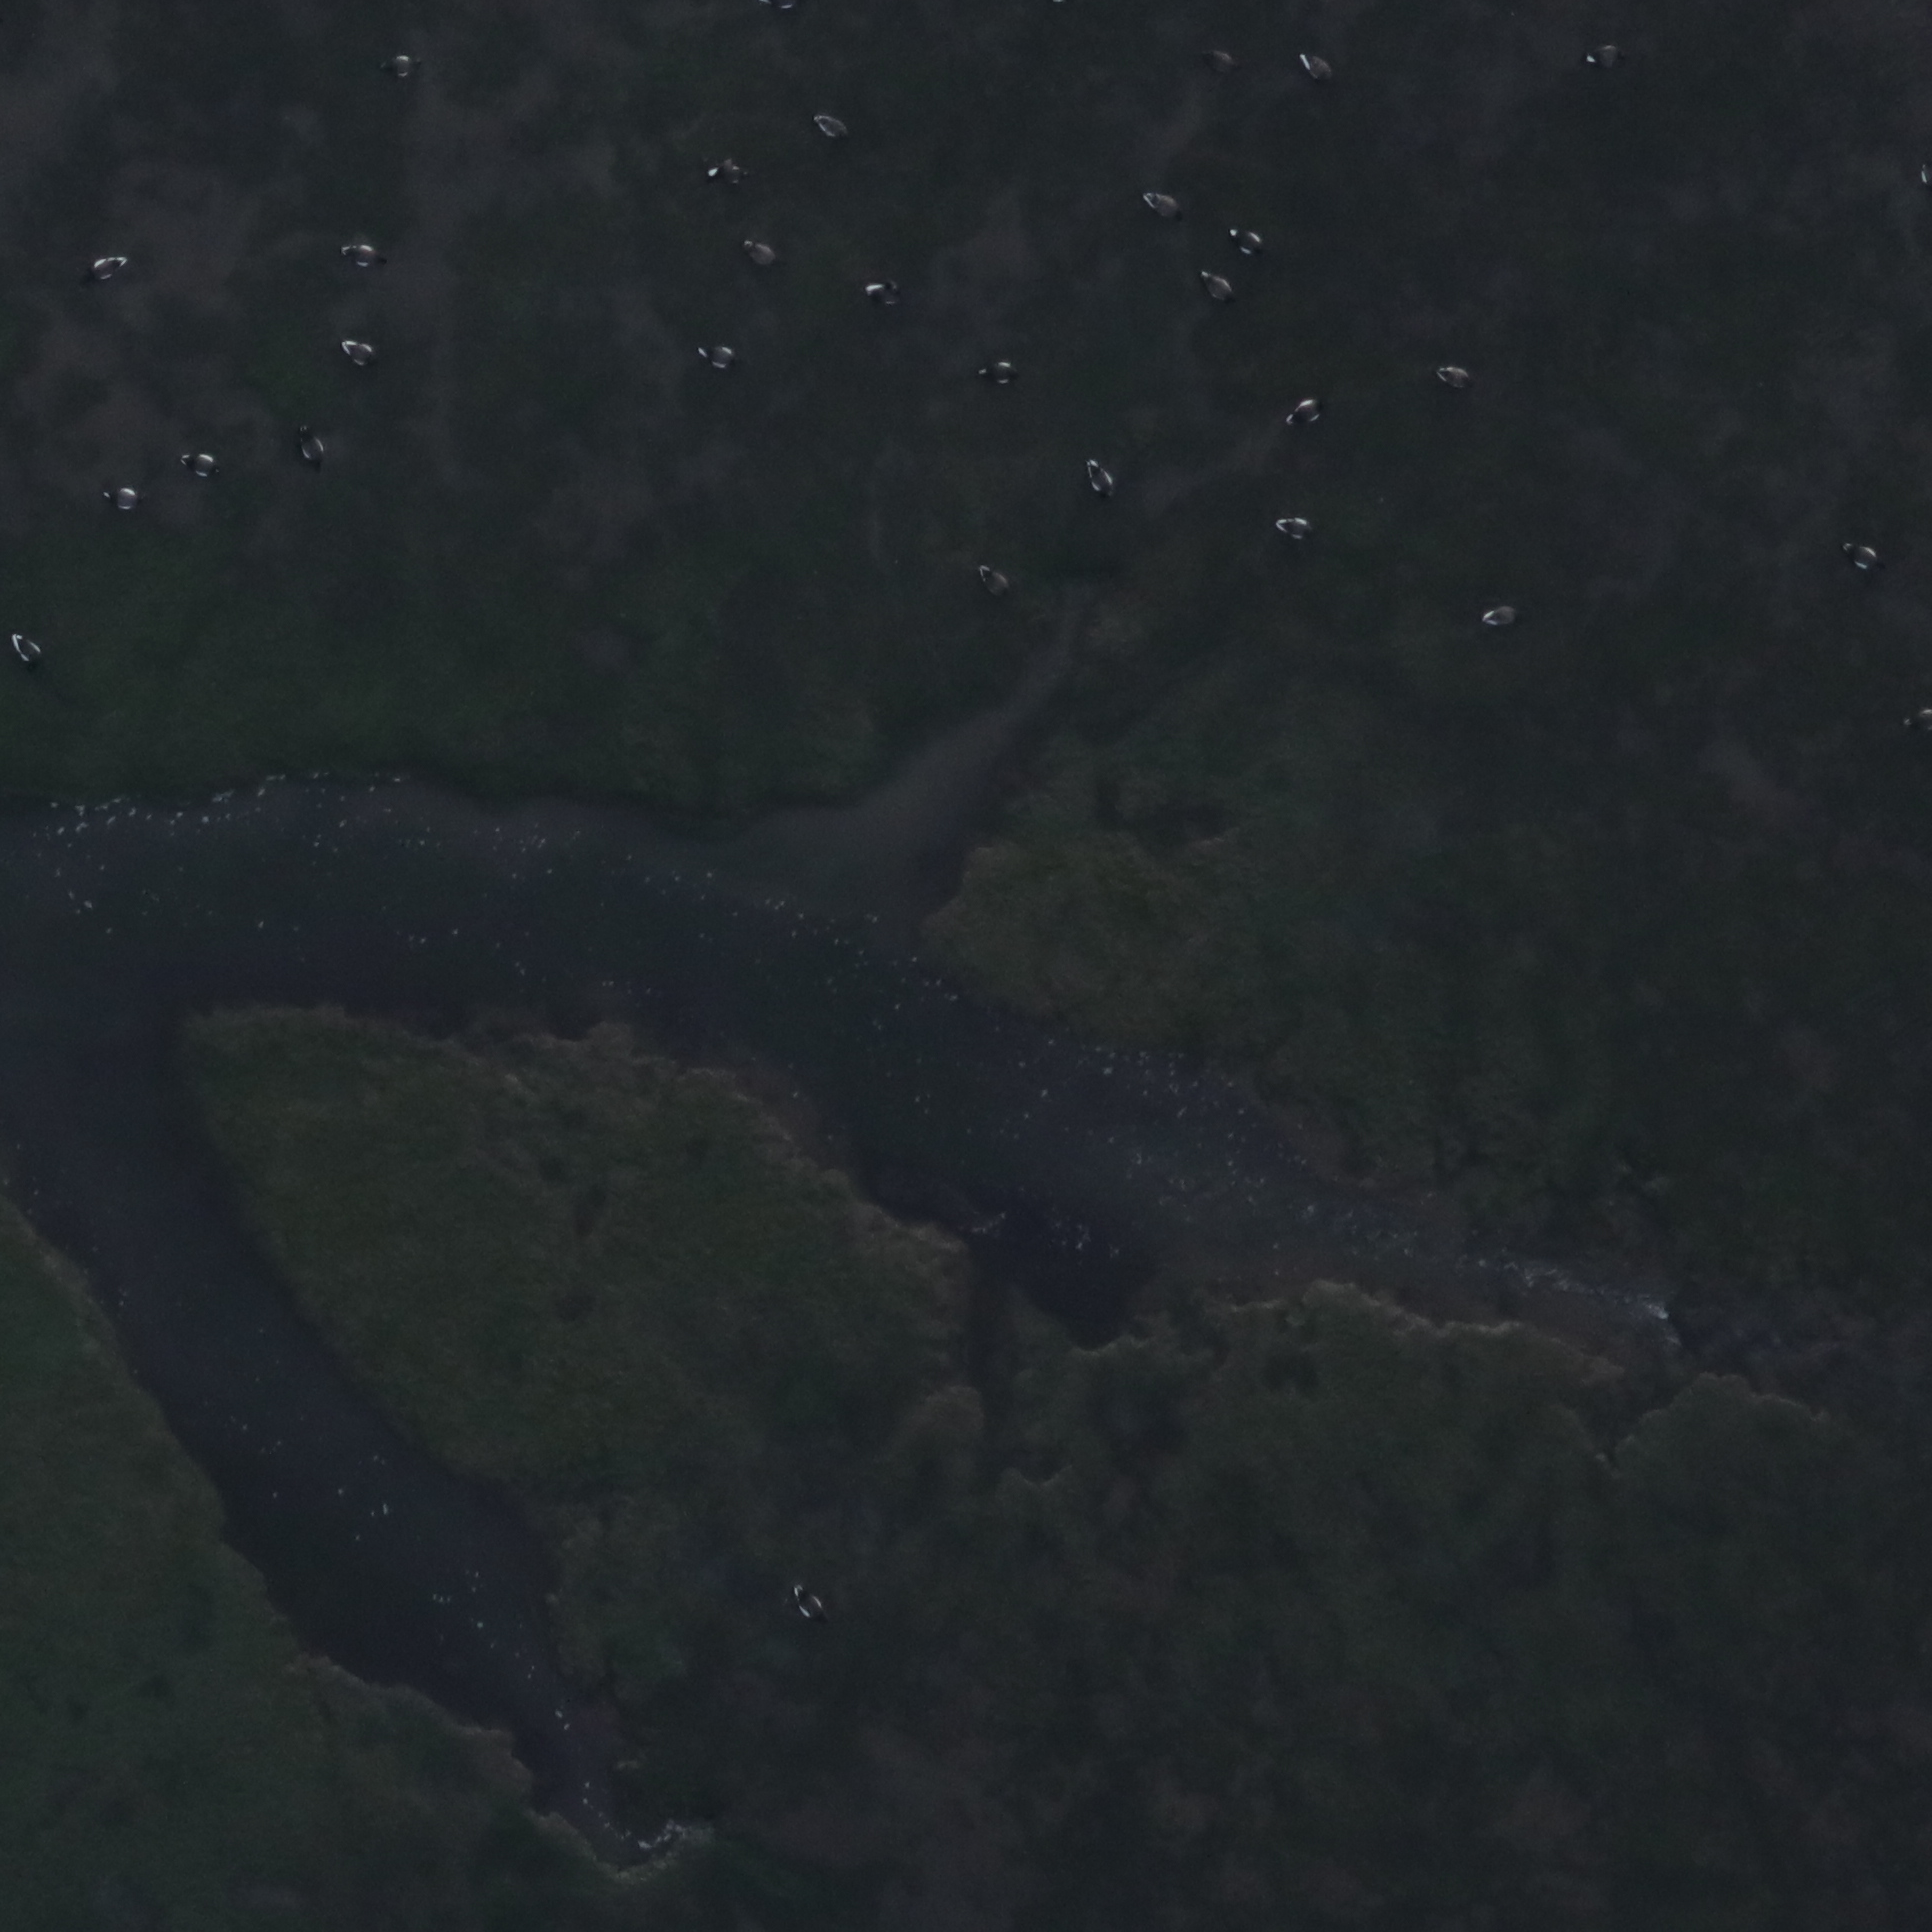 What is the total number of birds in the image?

30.